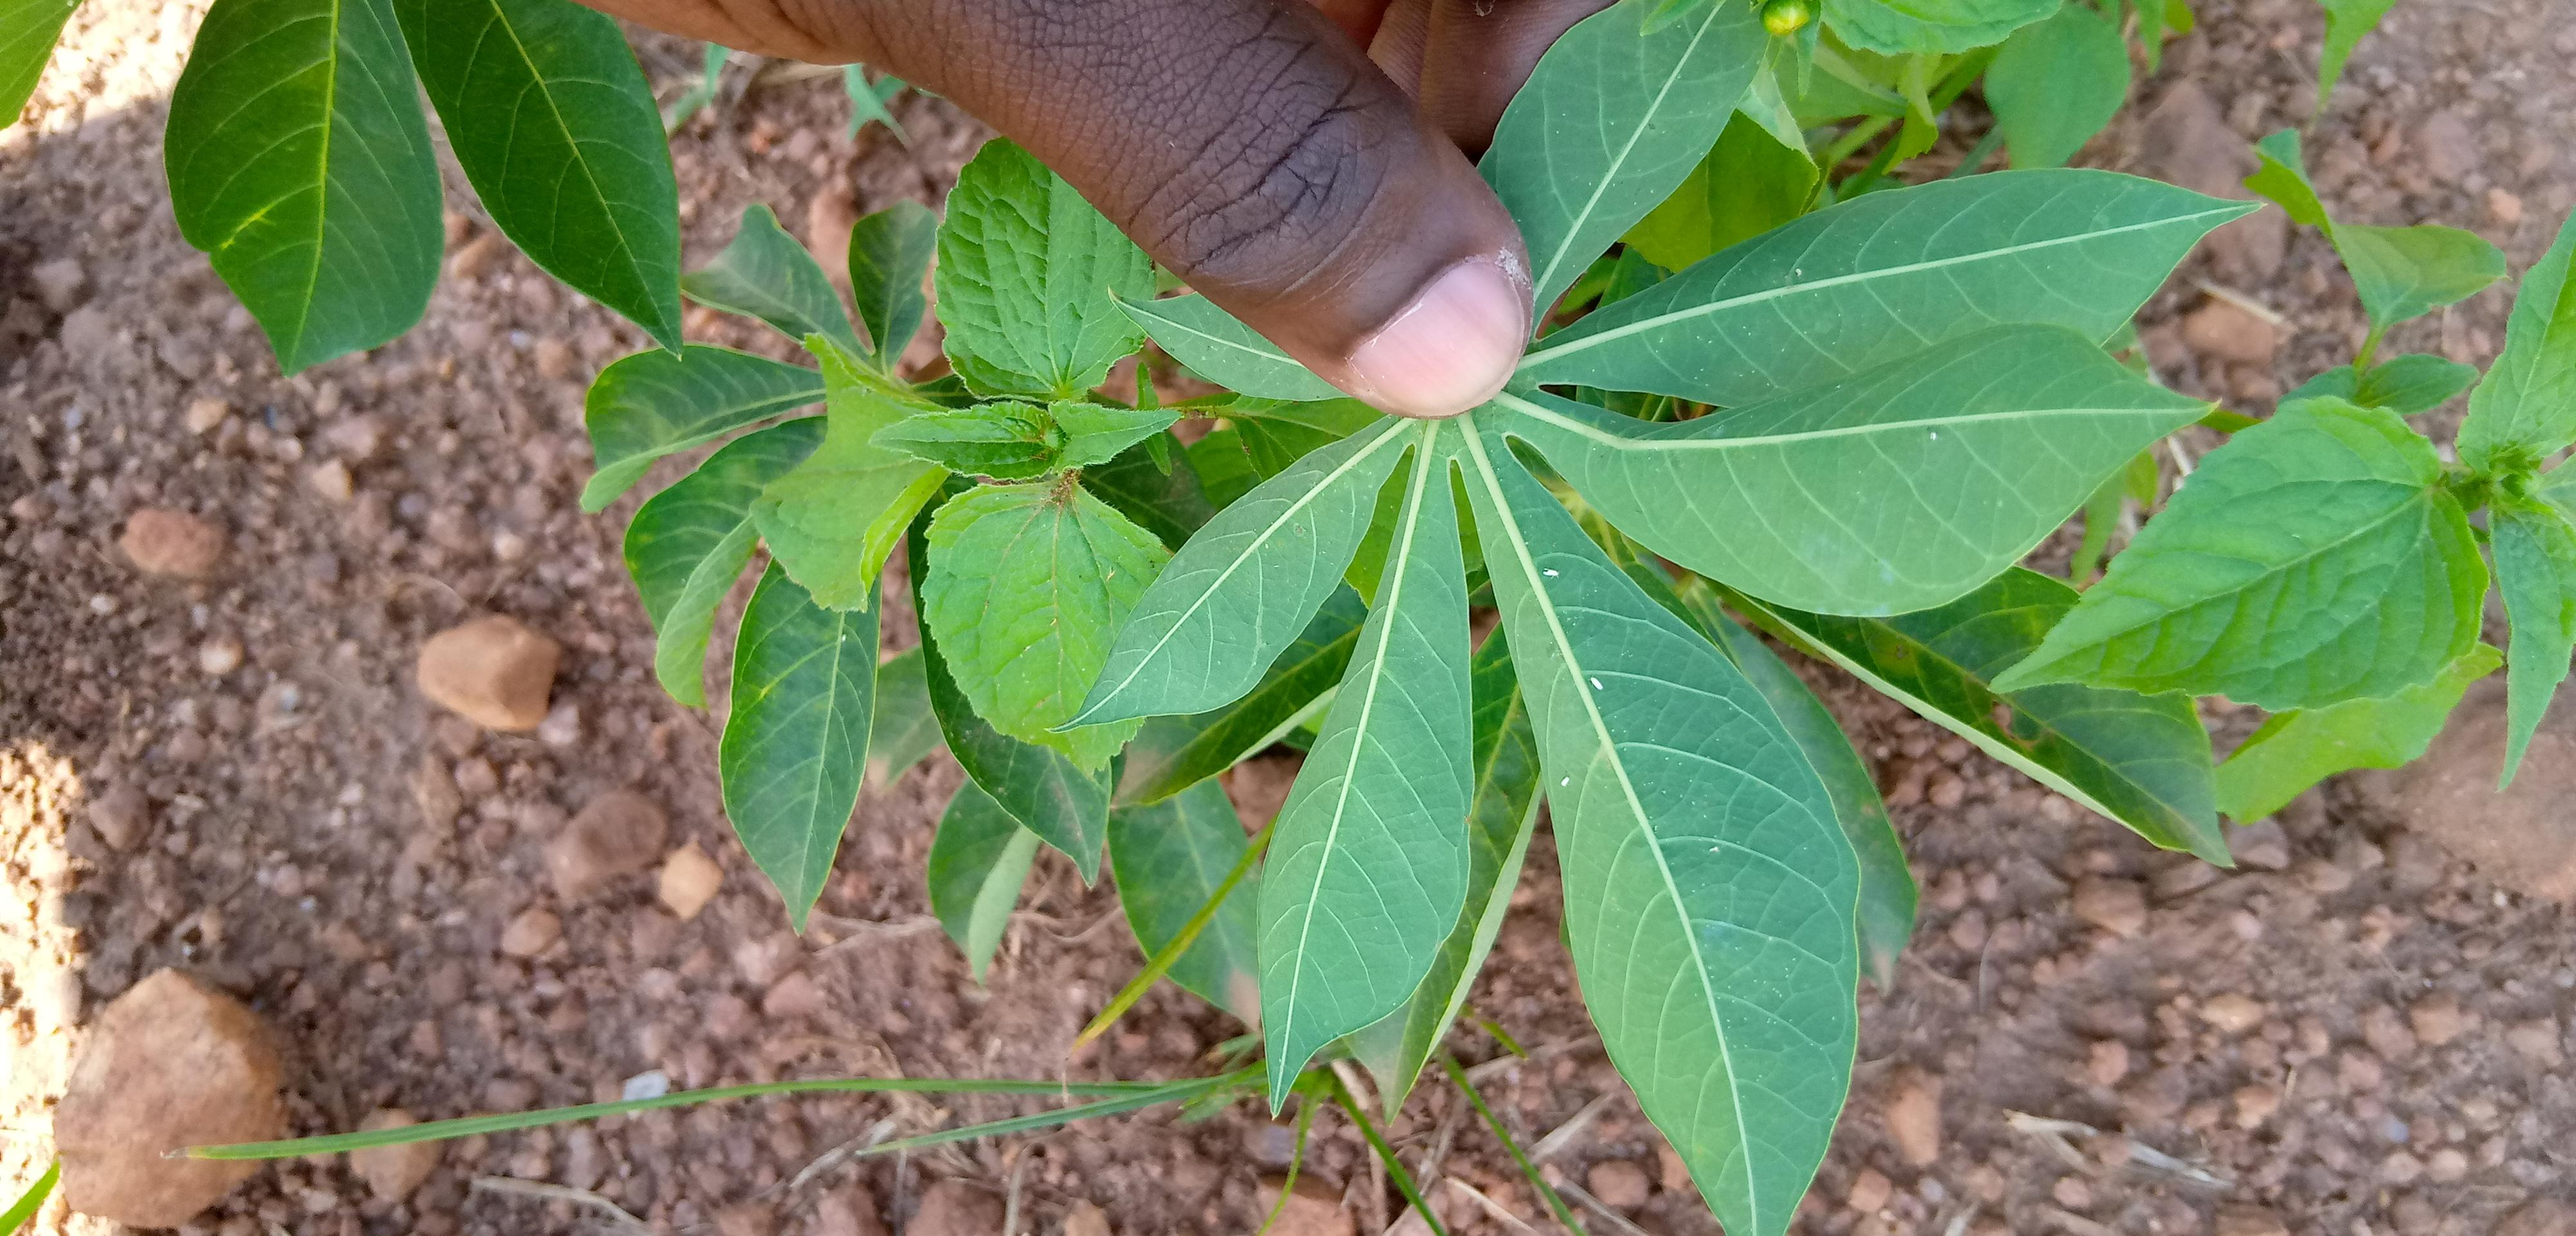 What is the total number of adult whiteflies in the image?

5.